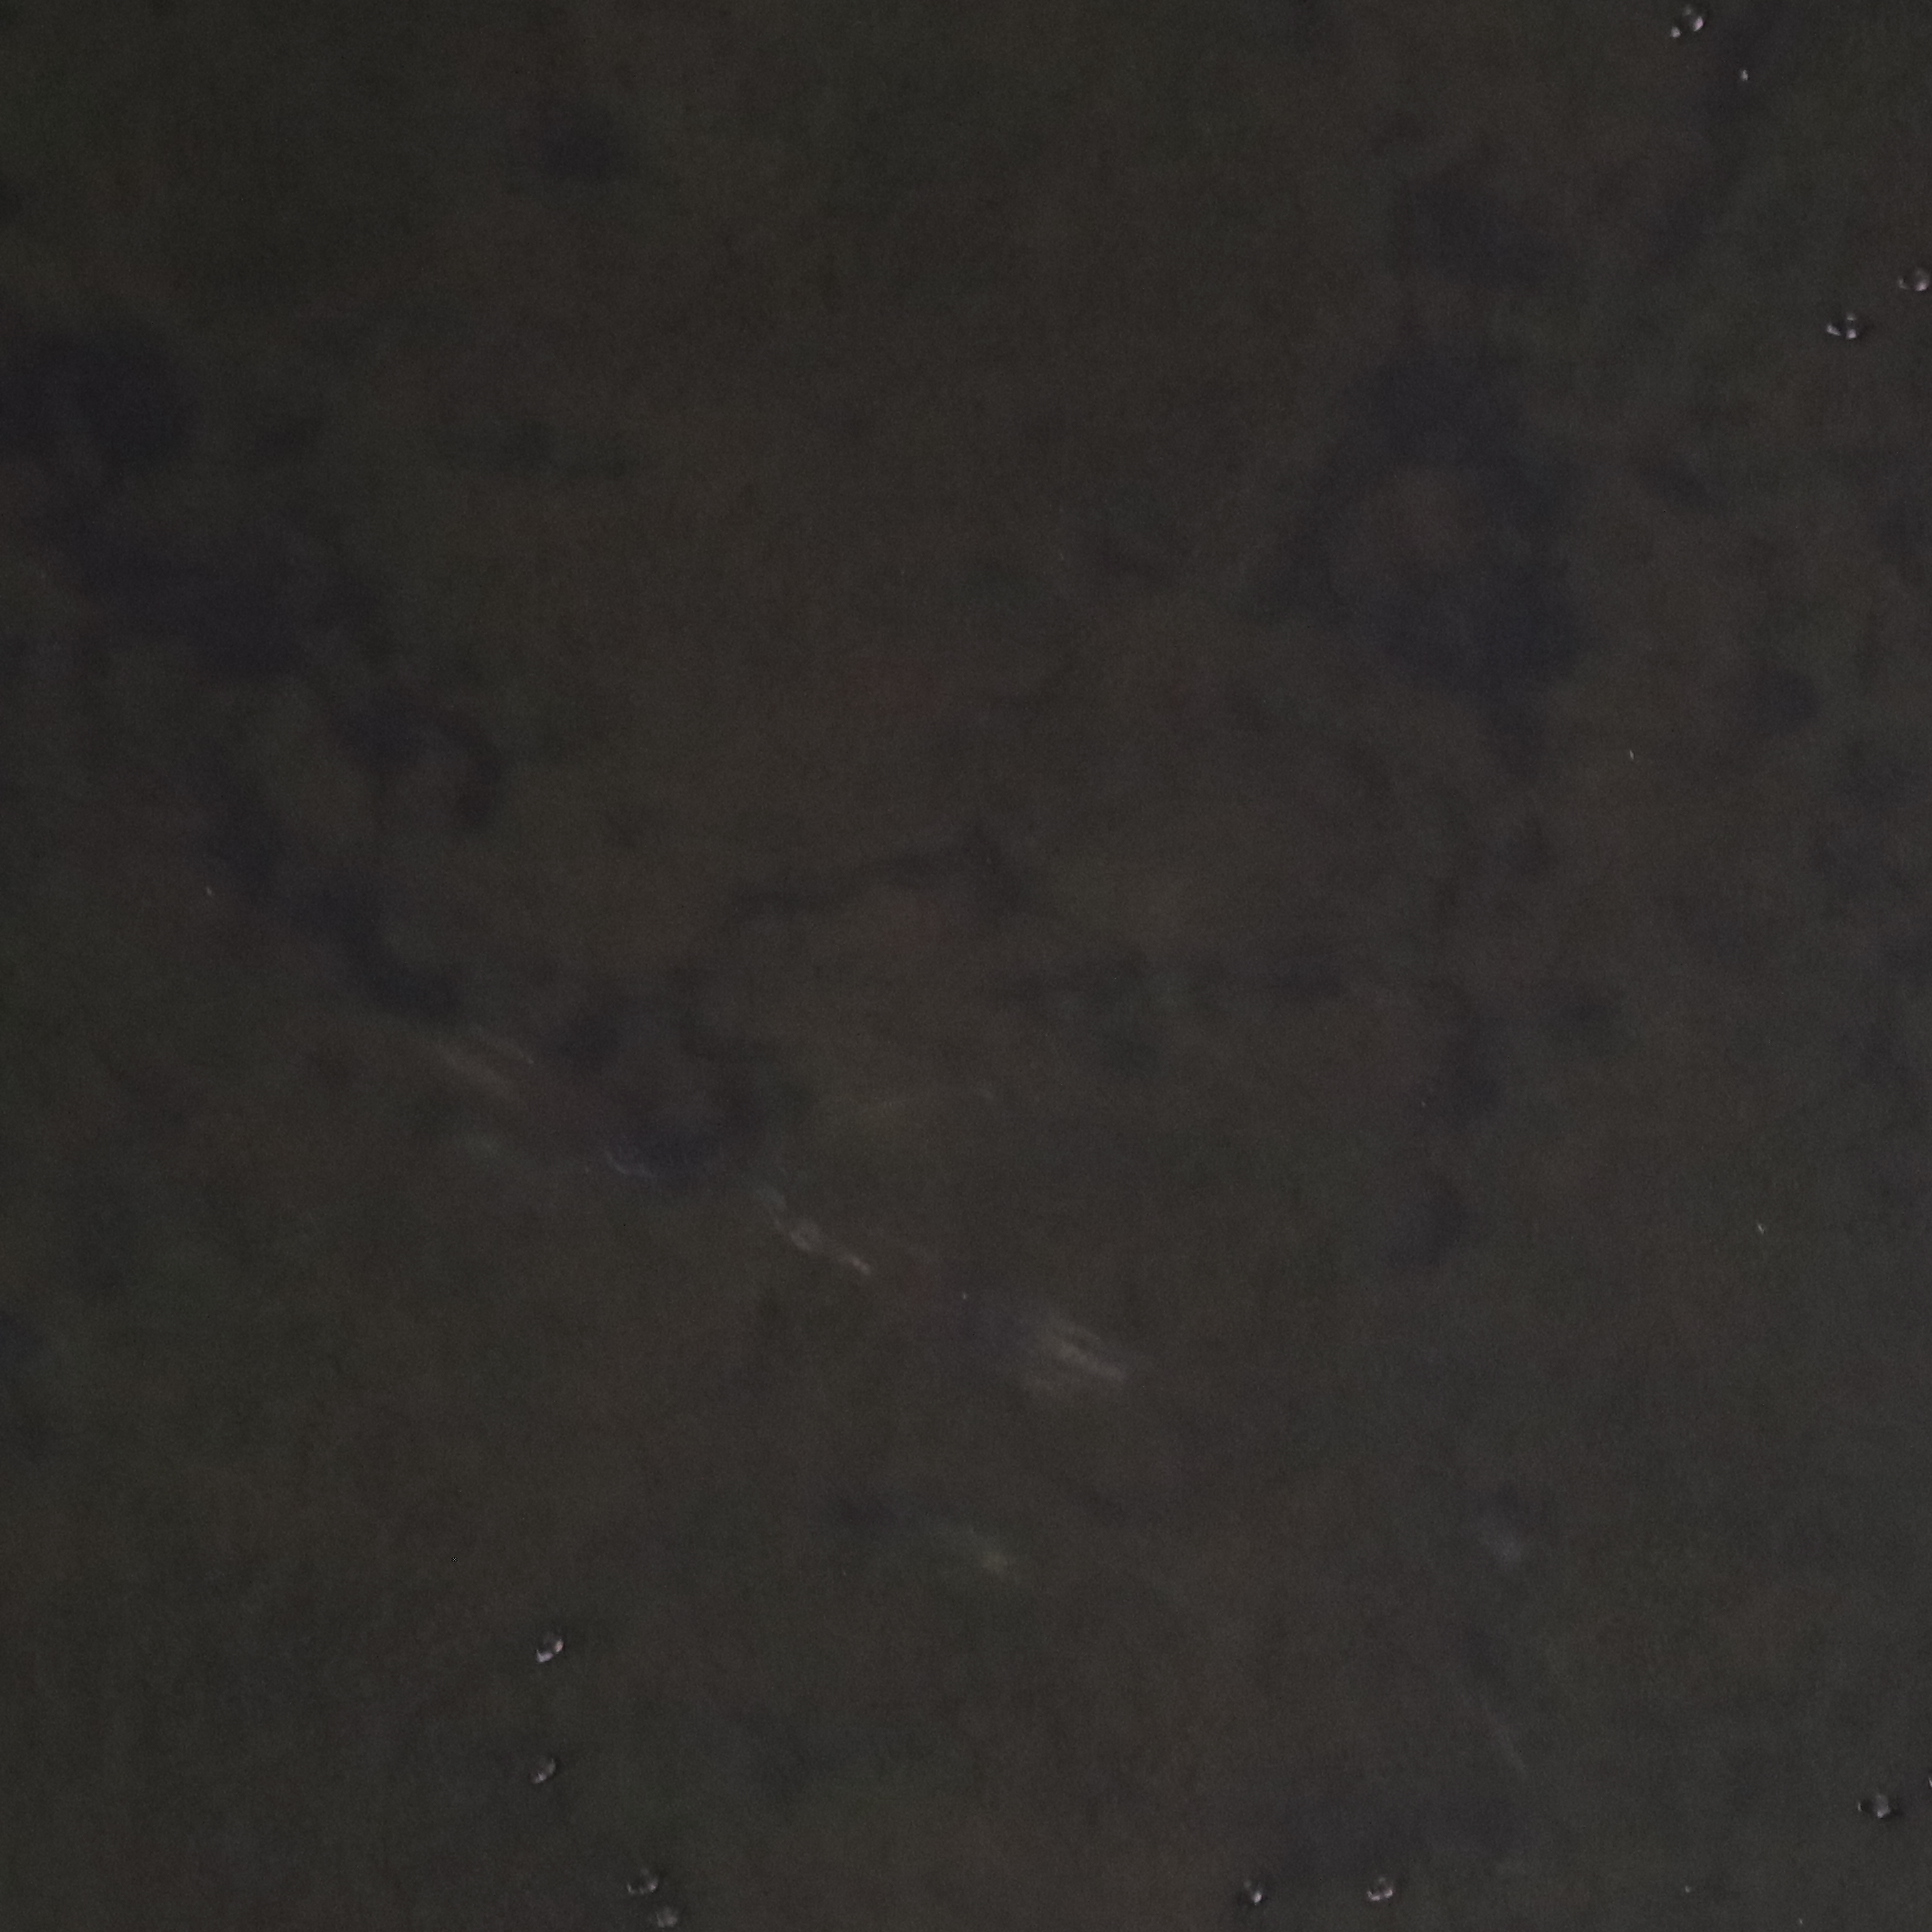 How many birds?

10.